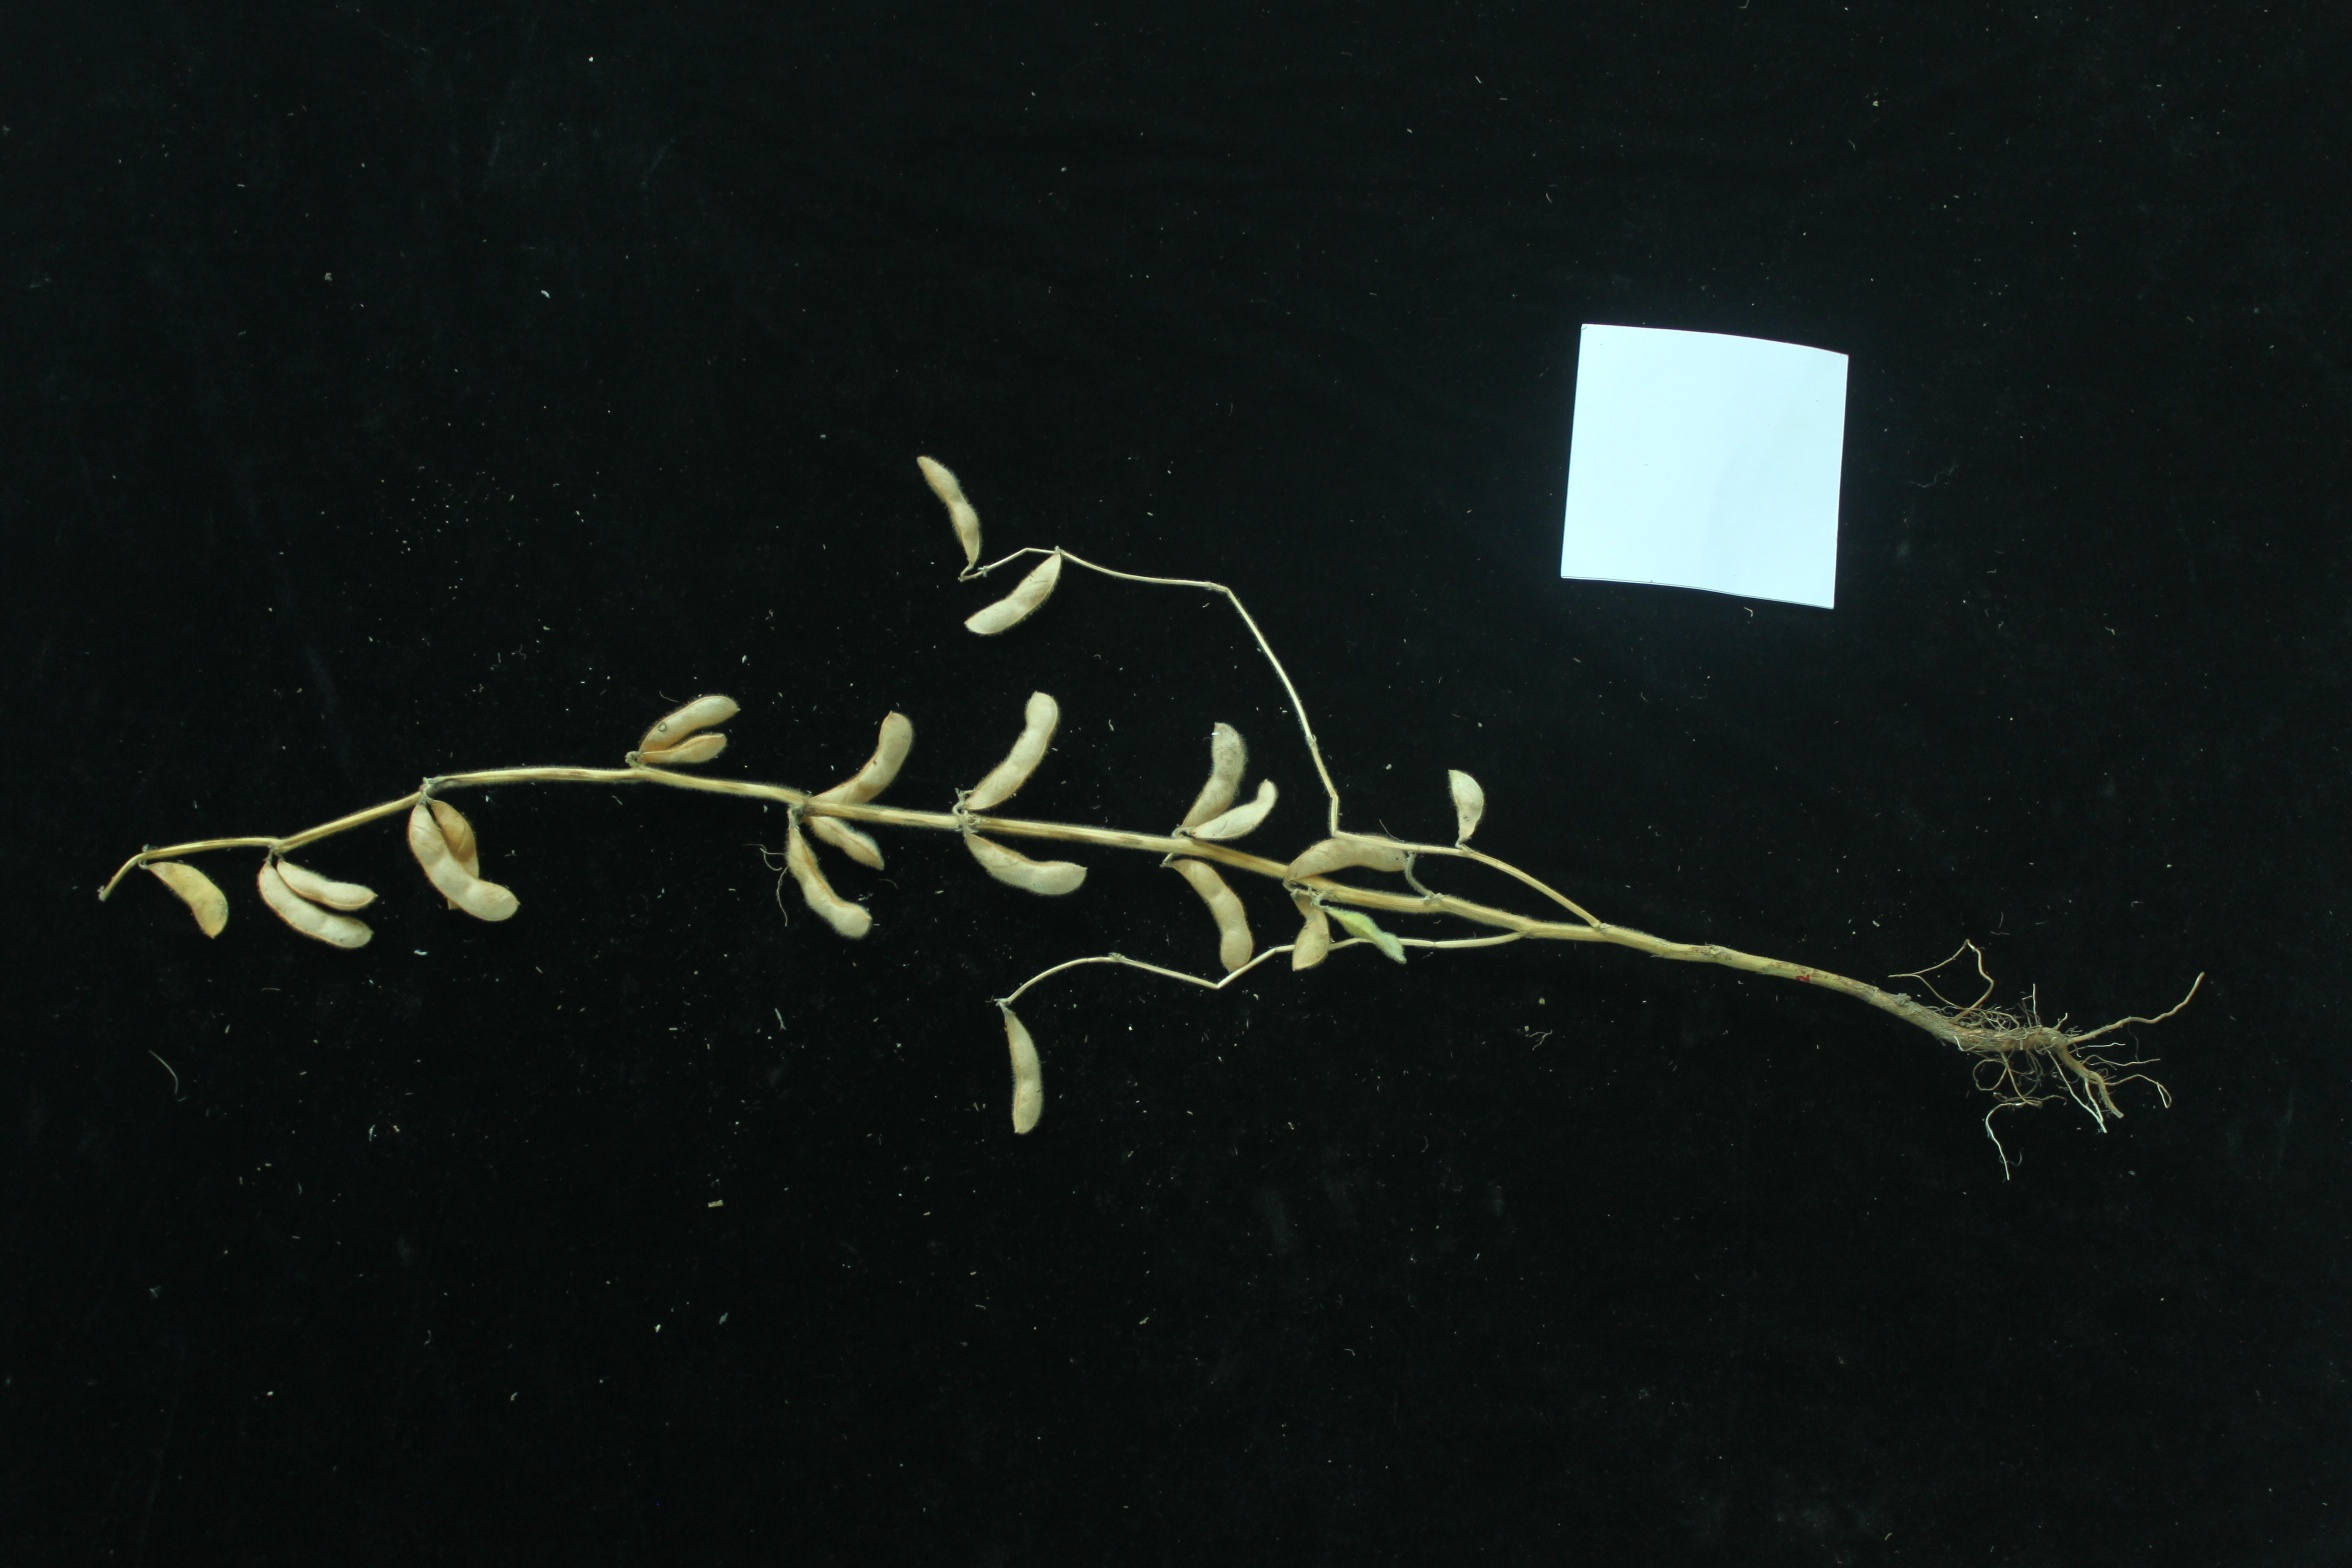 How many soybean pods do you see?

22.